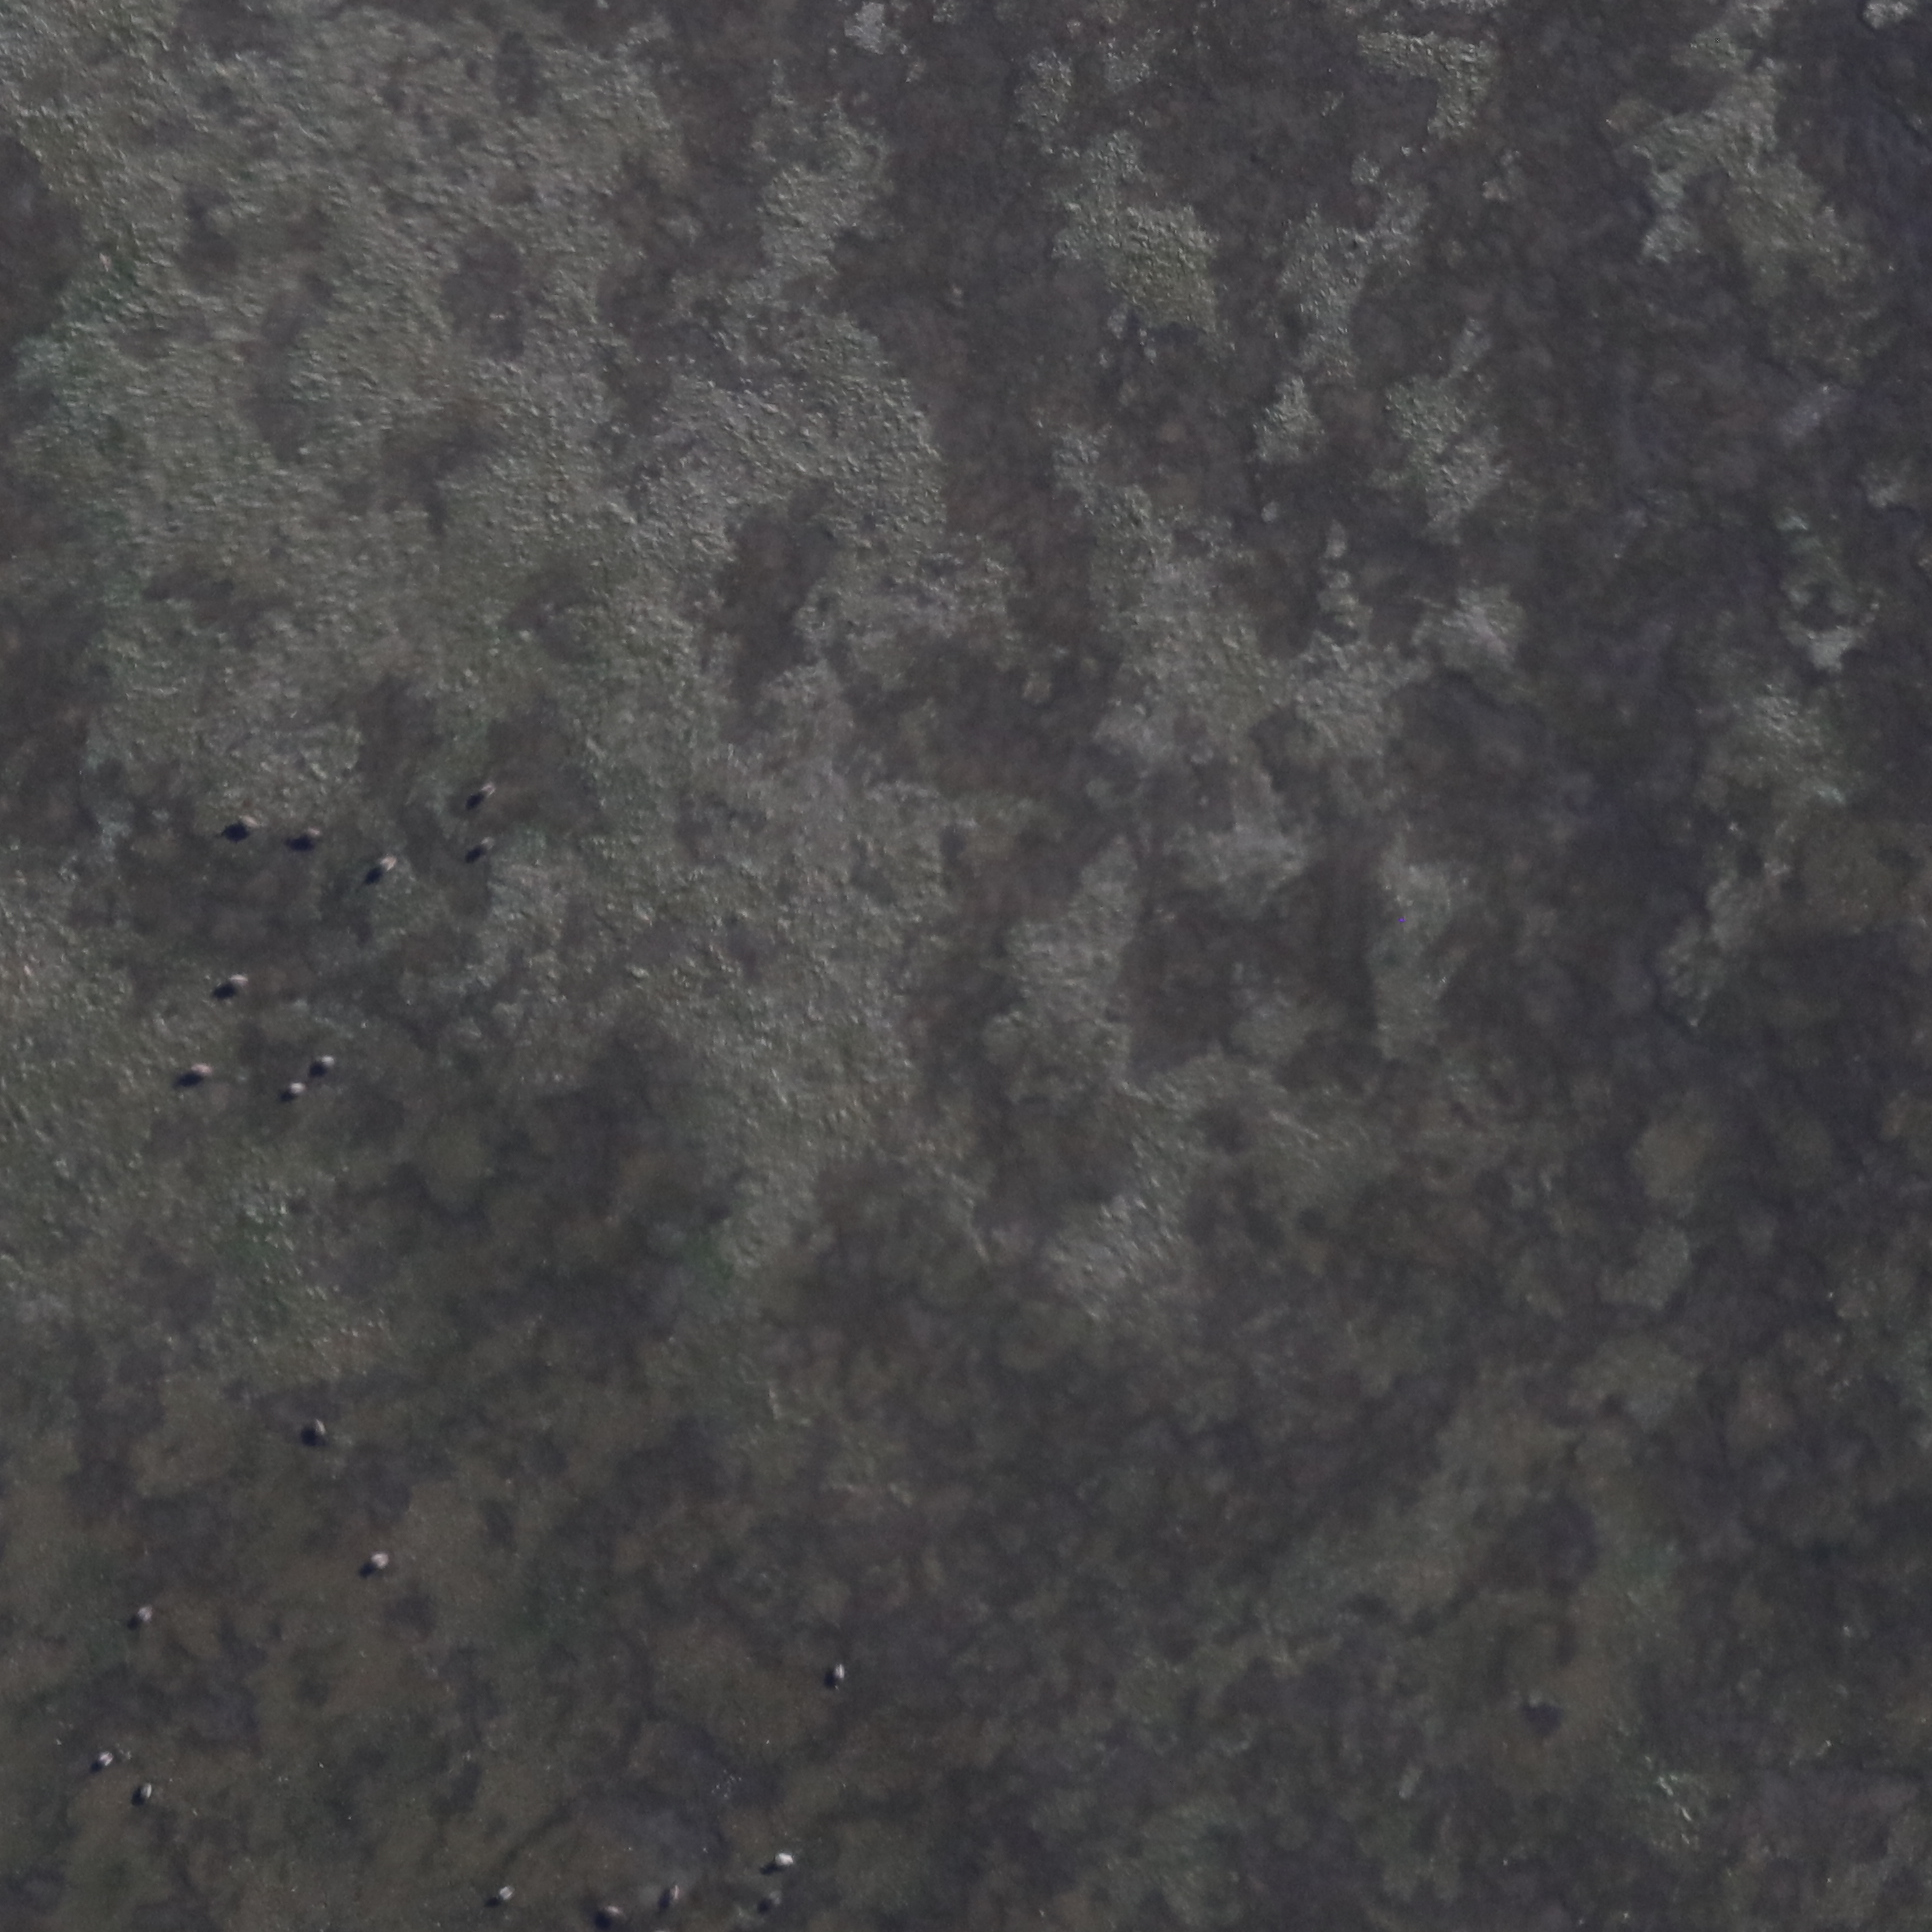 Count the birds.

20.